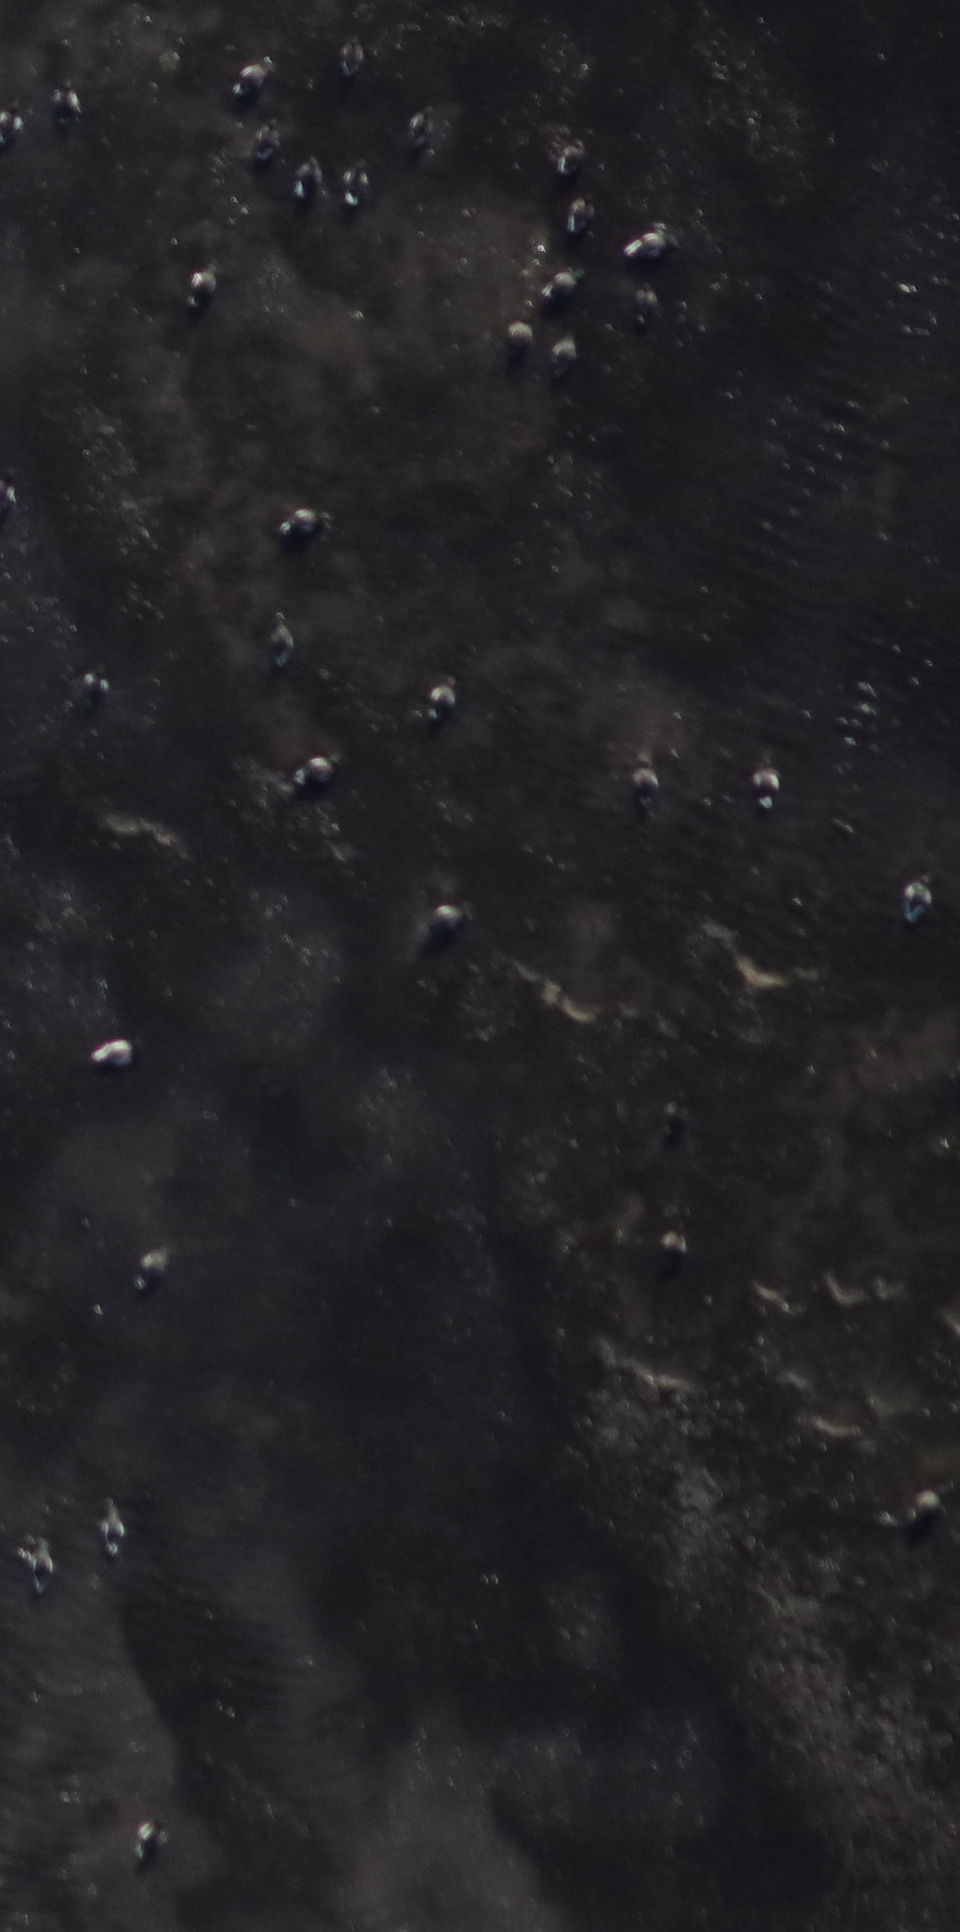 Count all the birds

33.